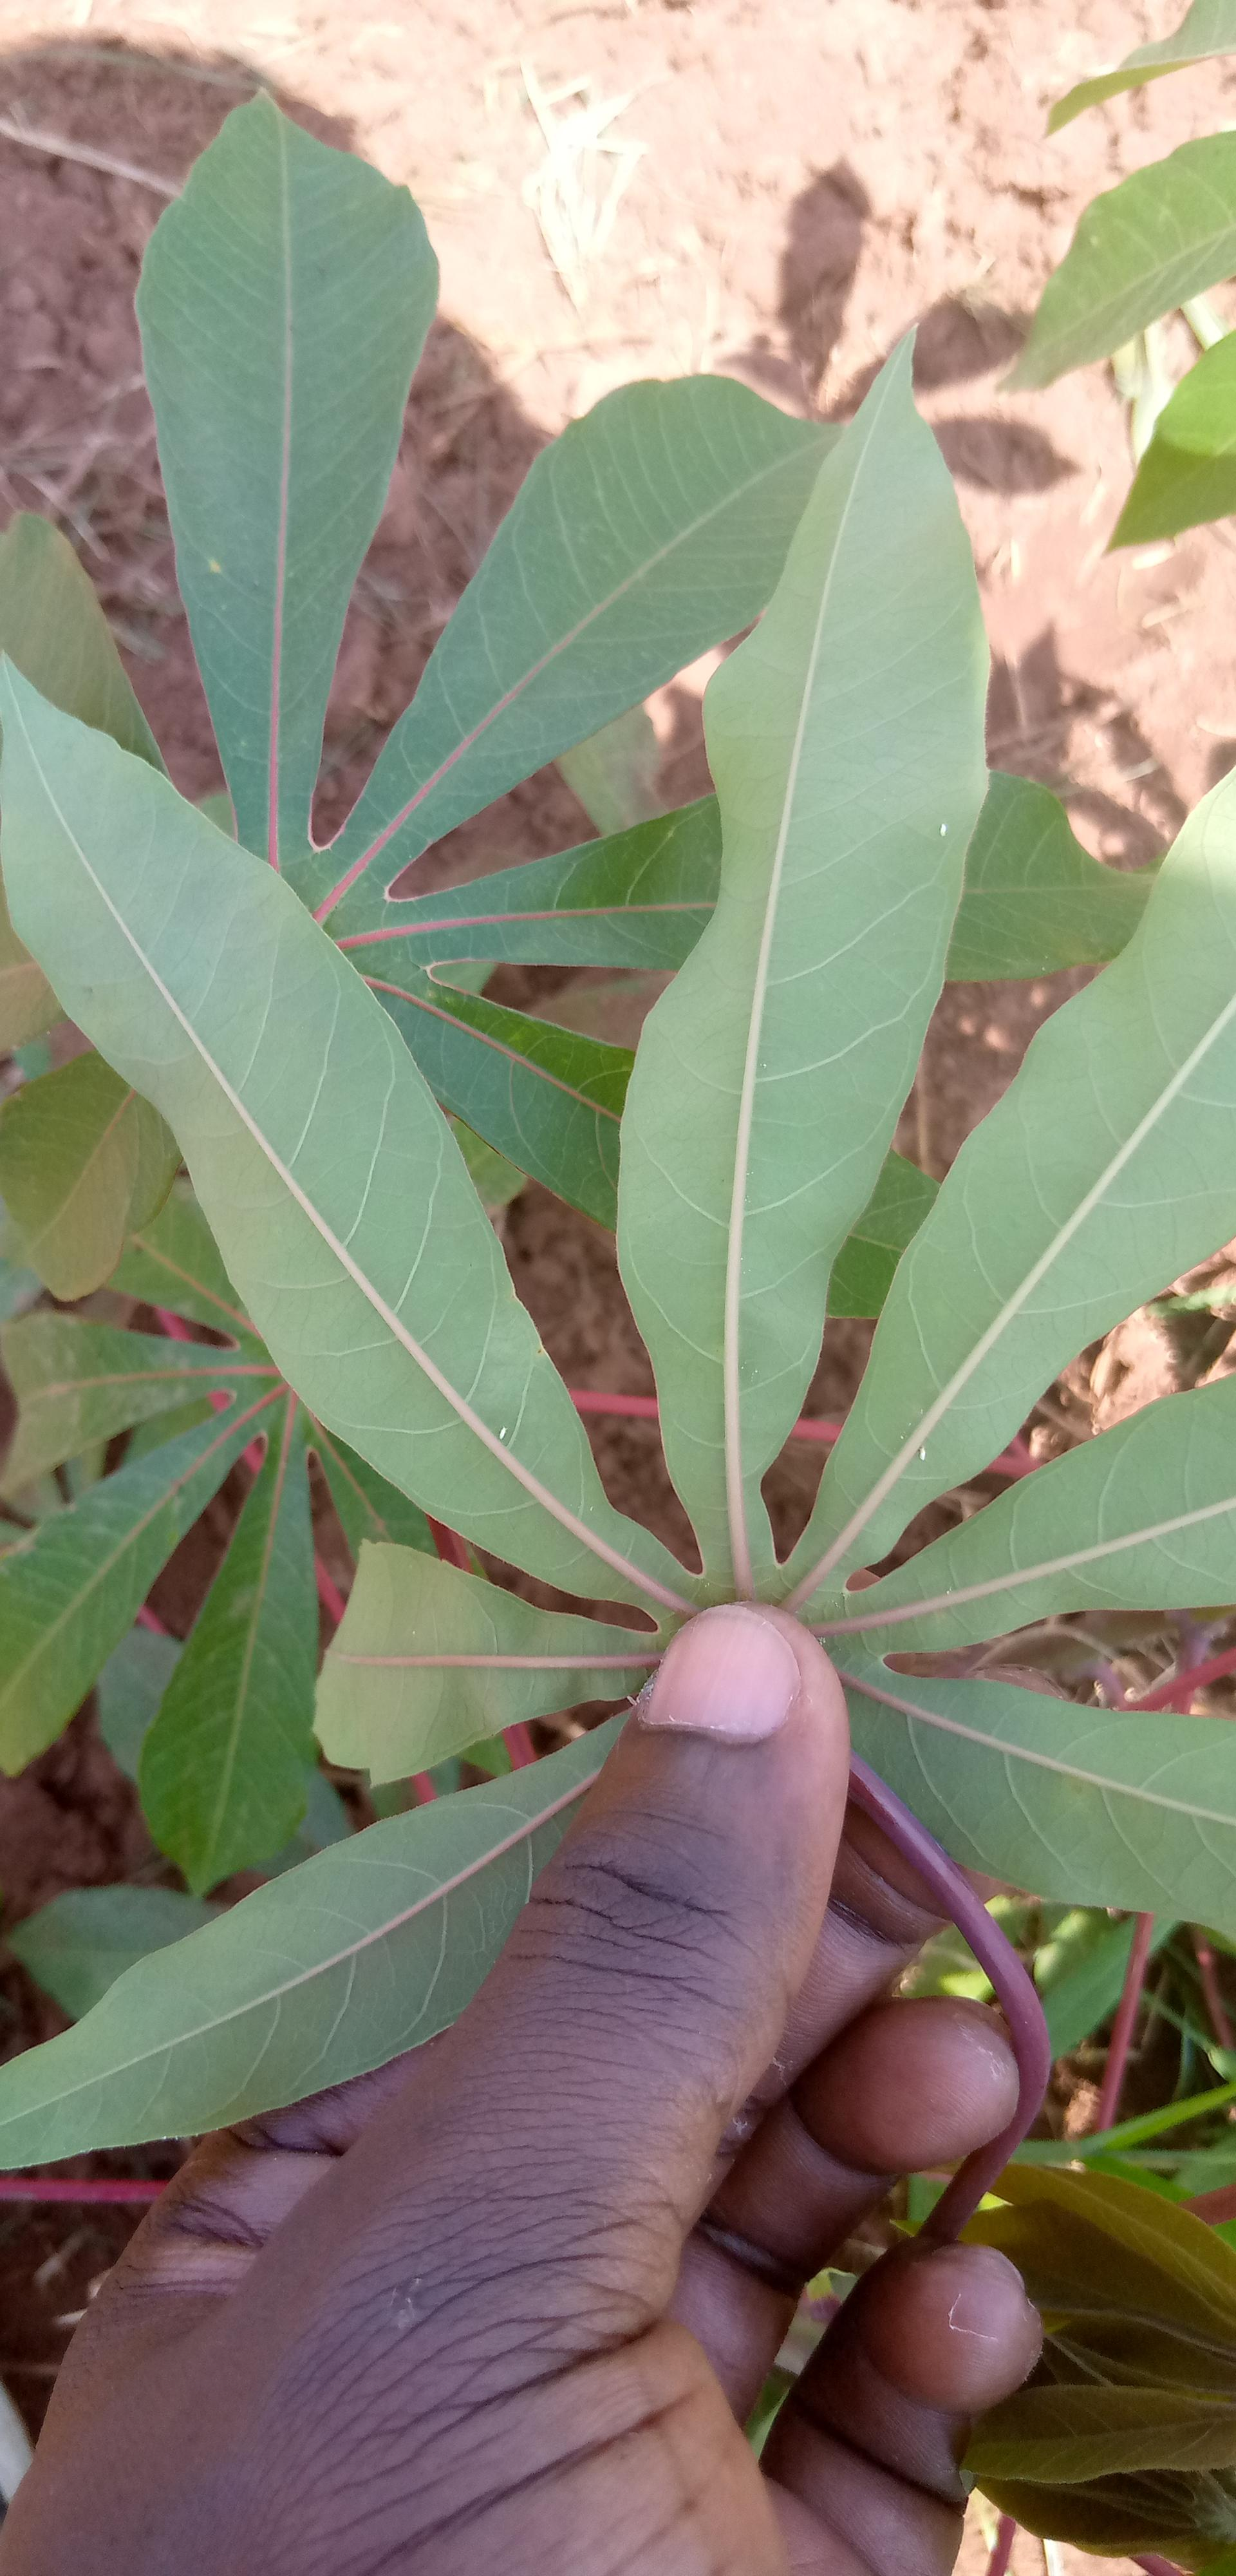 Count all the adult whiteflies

3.